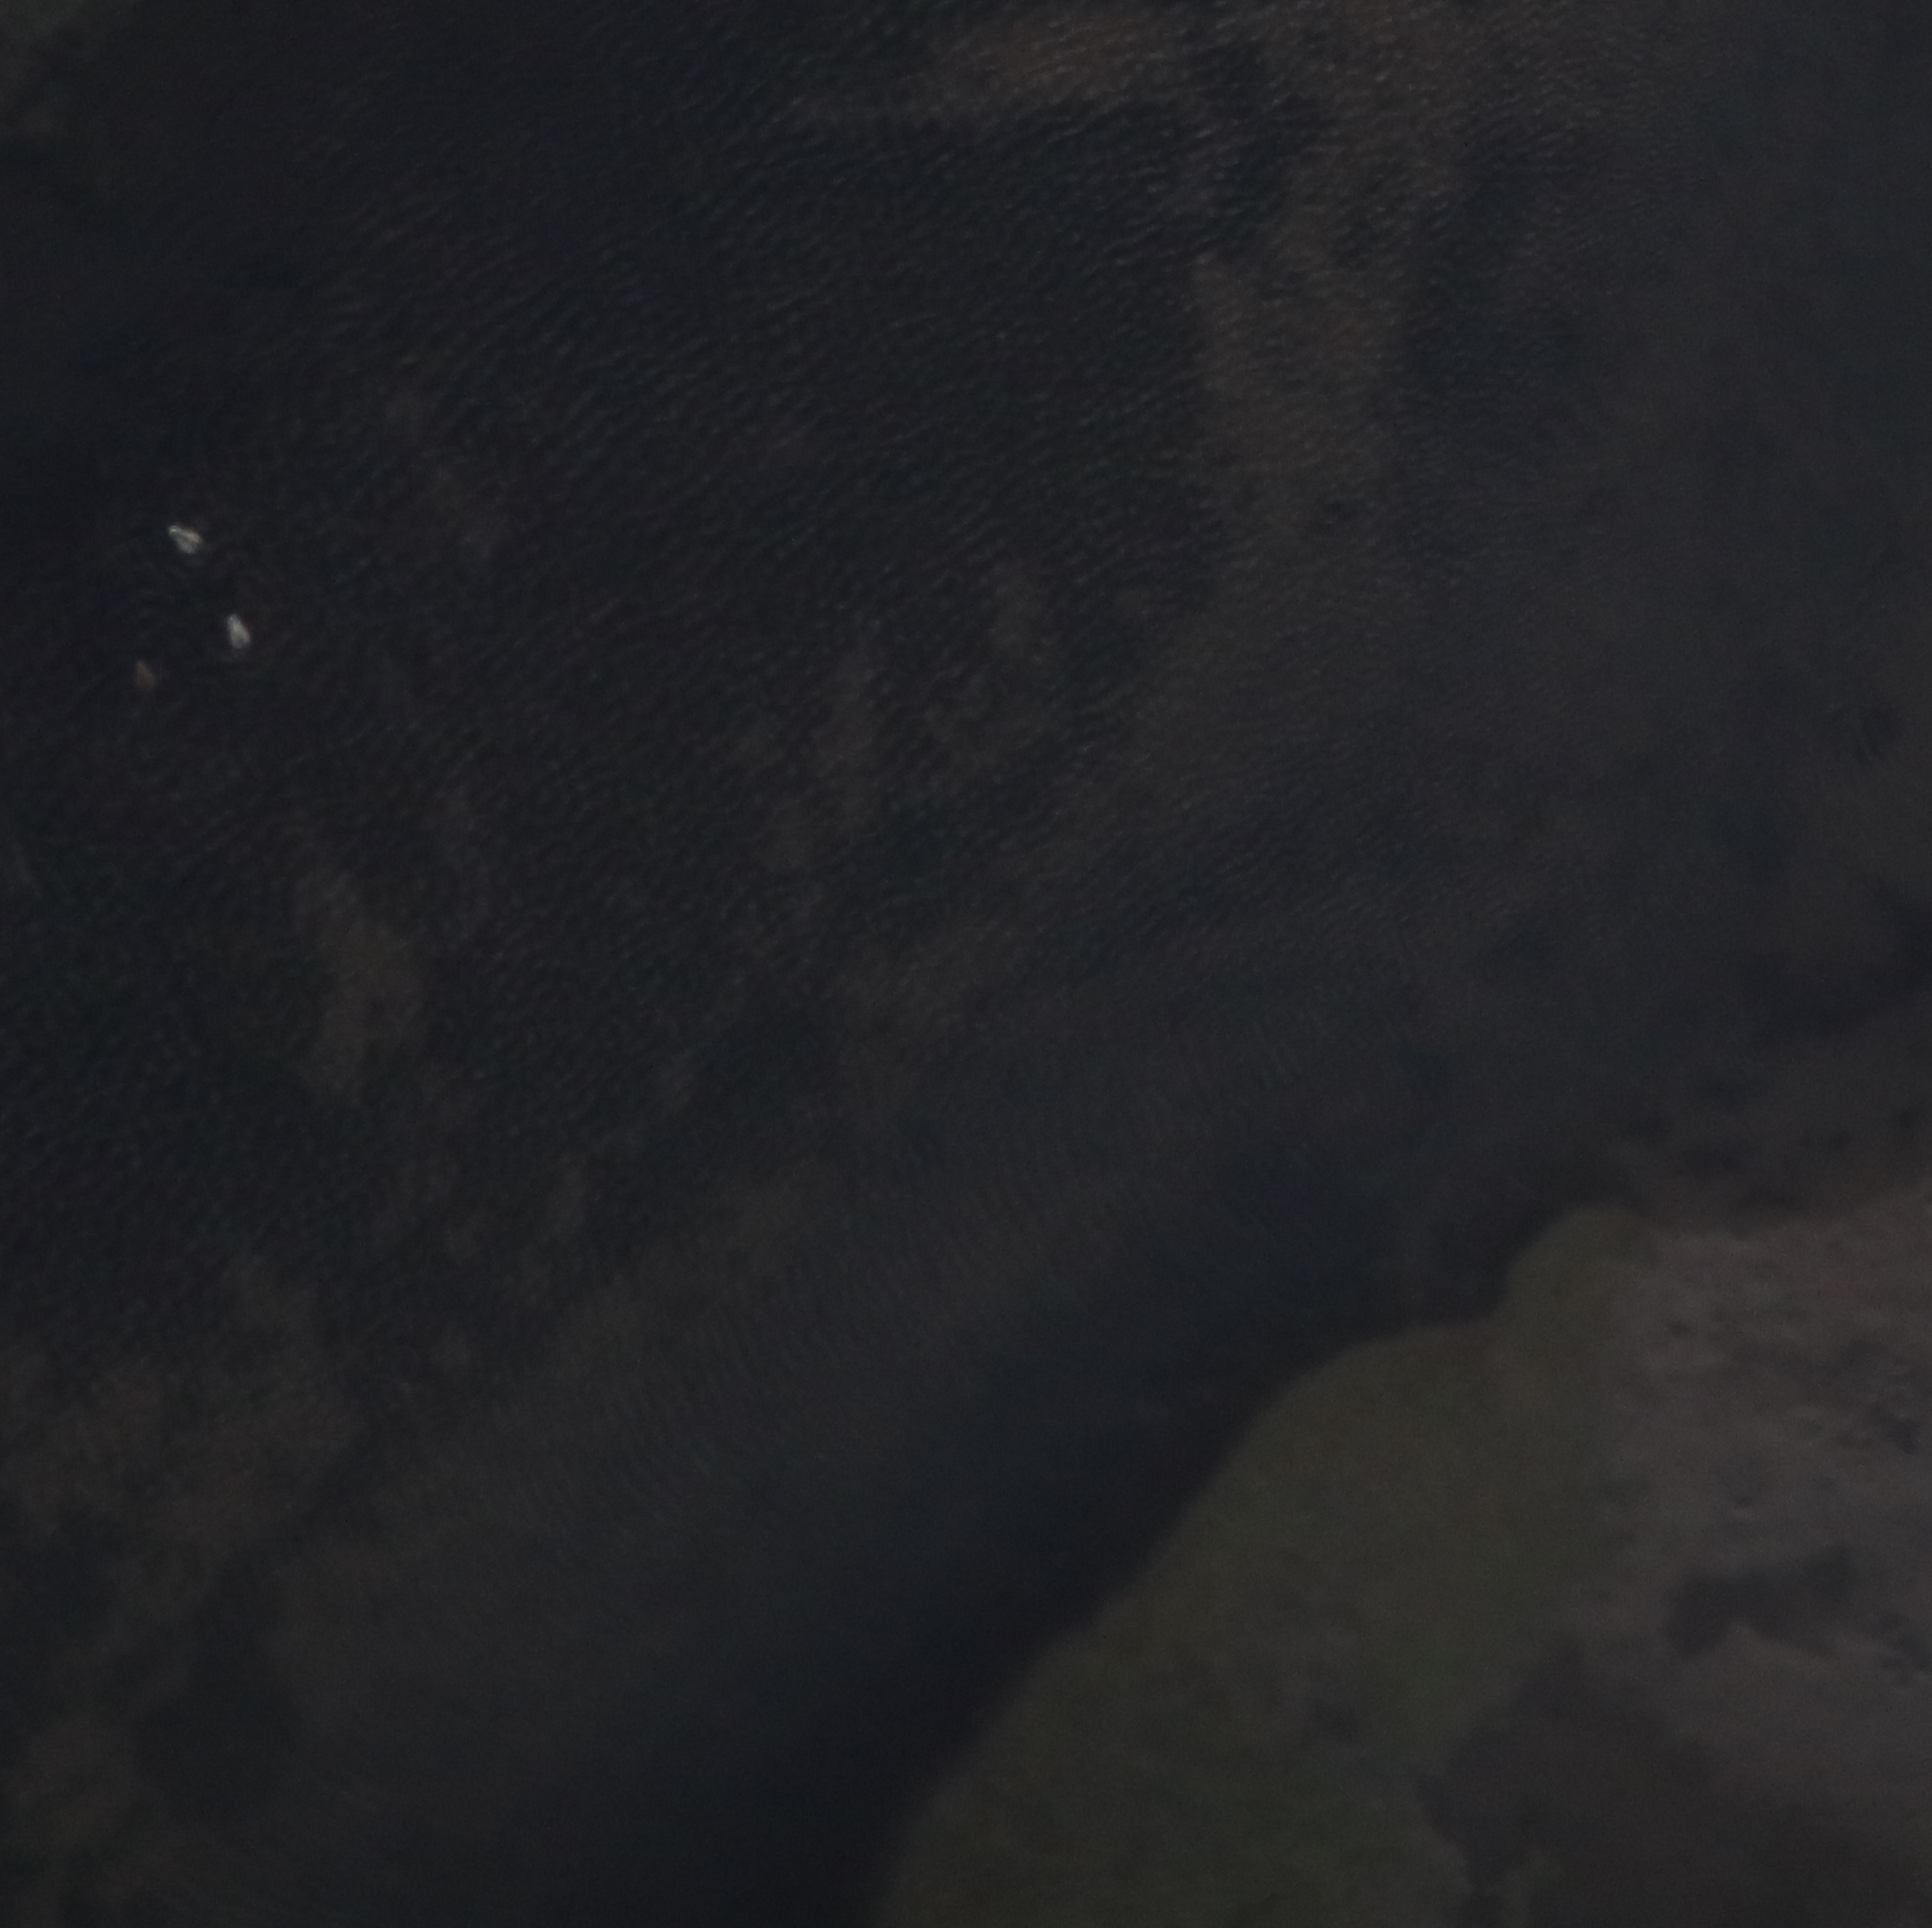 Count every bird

3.